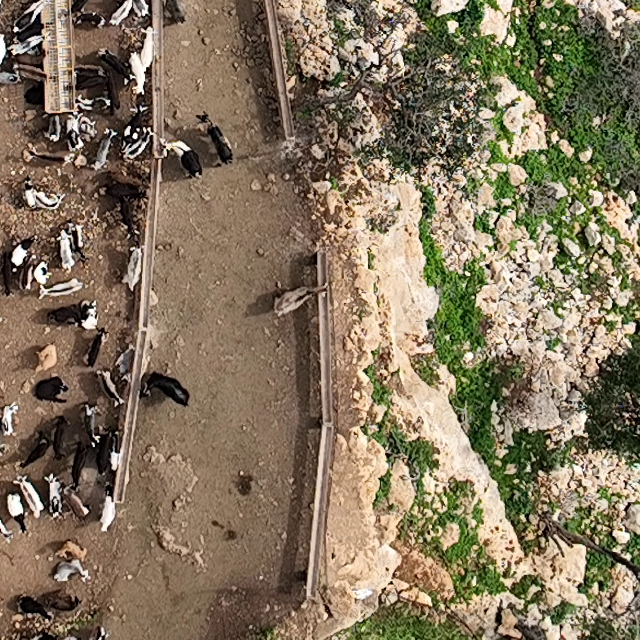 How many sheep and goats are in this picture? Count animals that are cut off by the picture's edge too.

66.